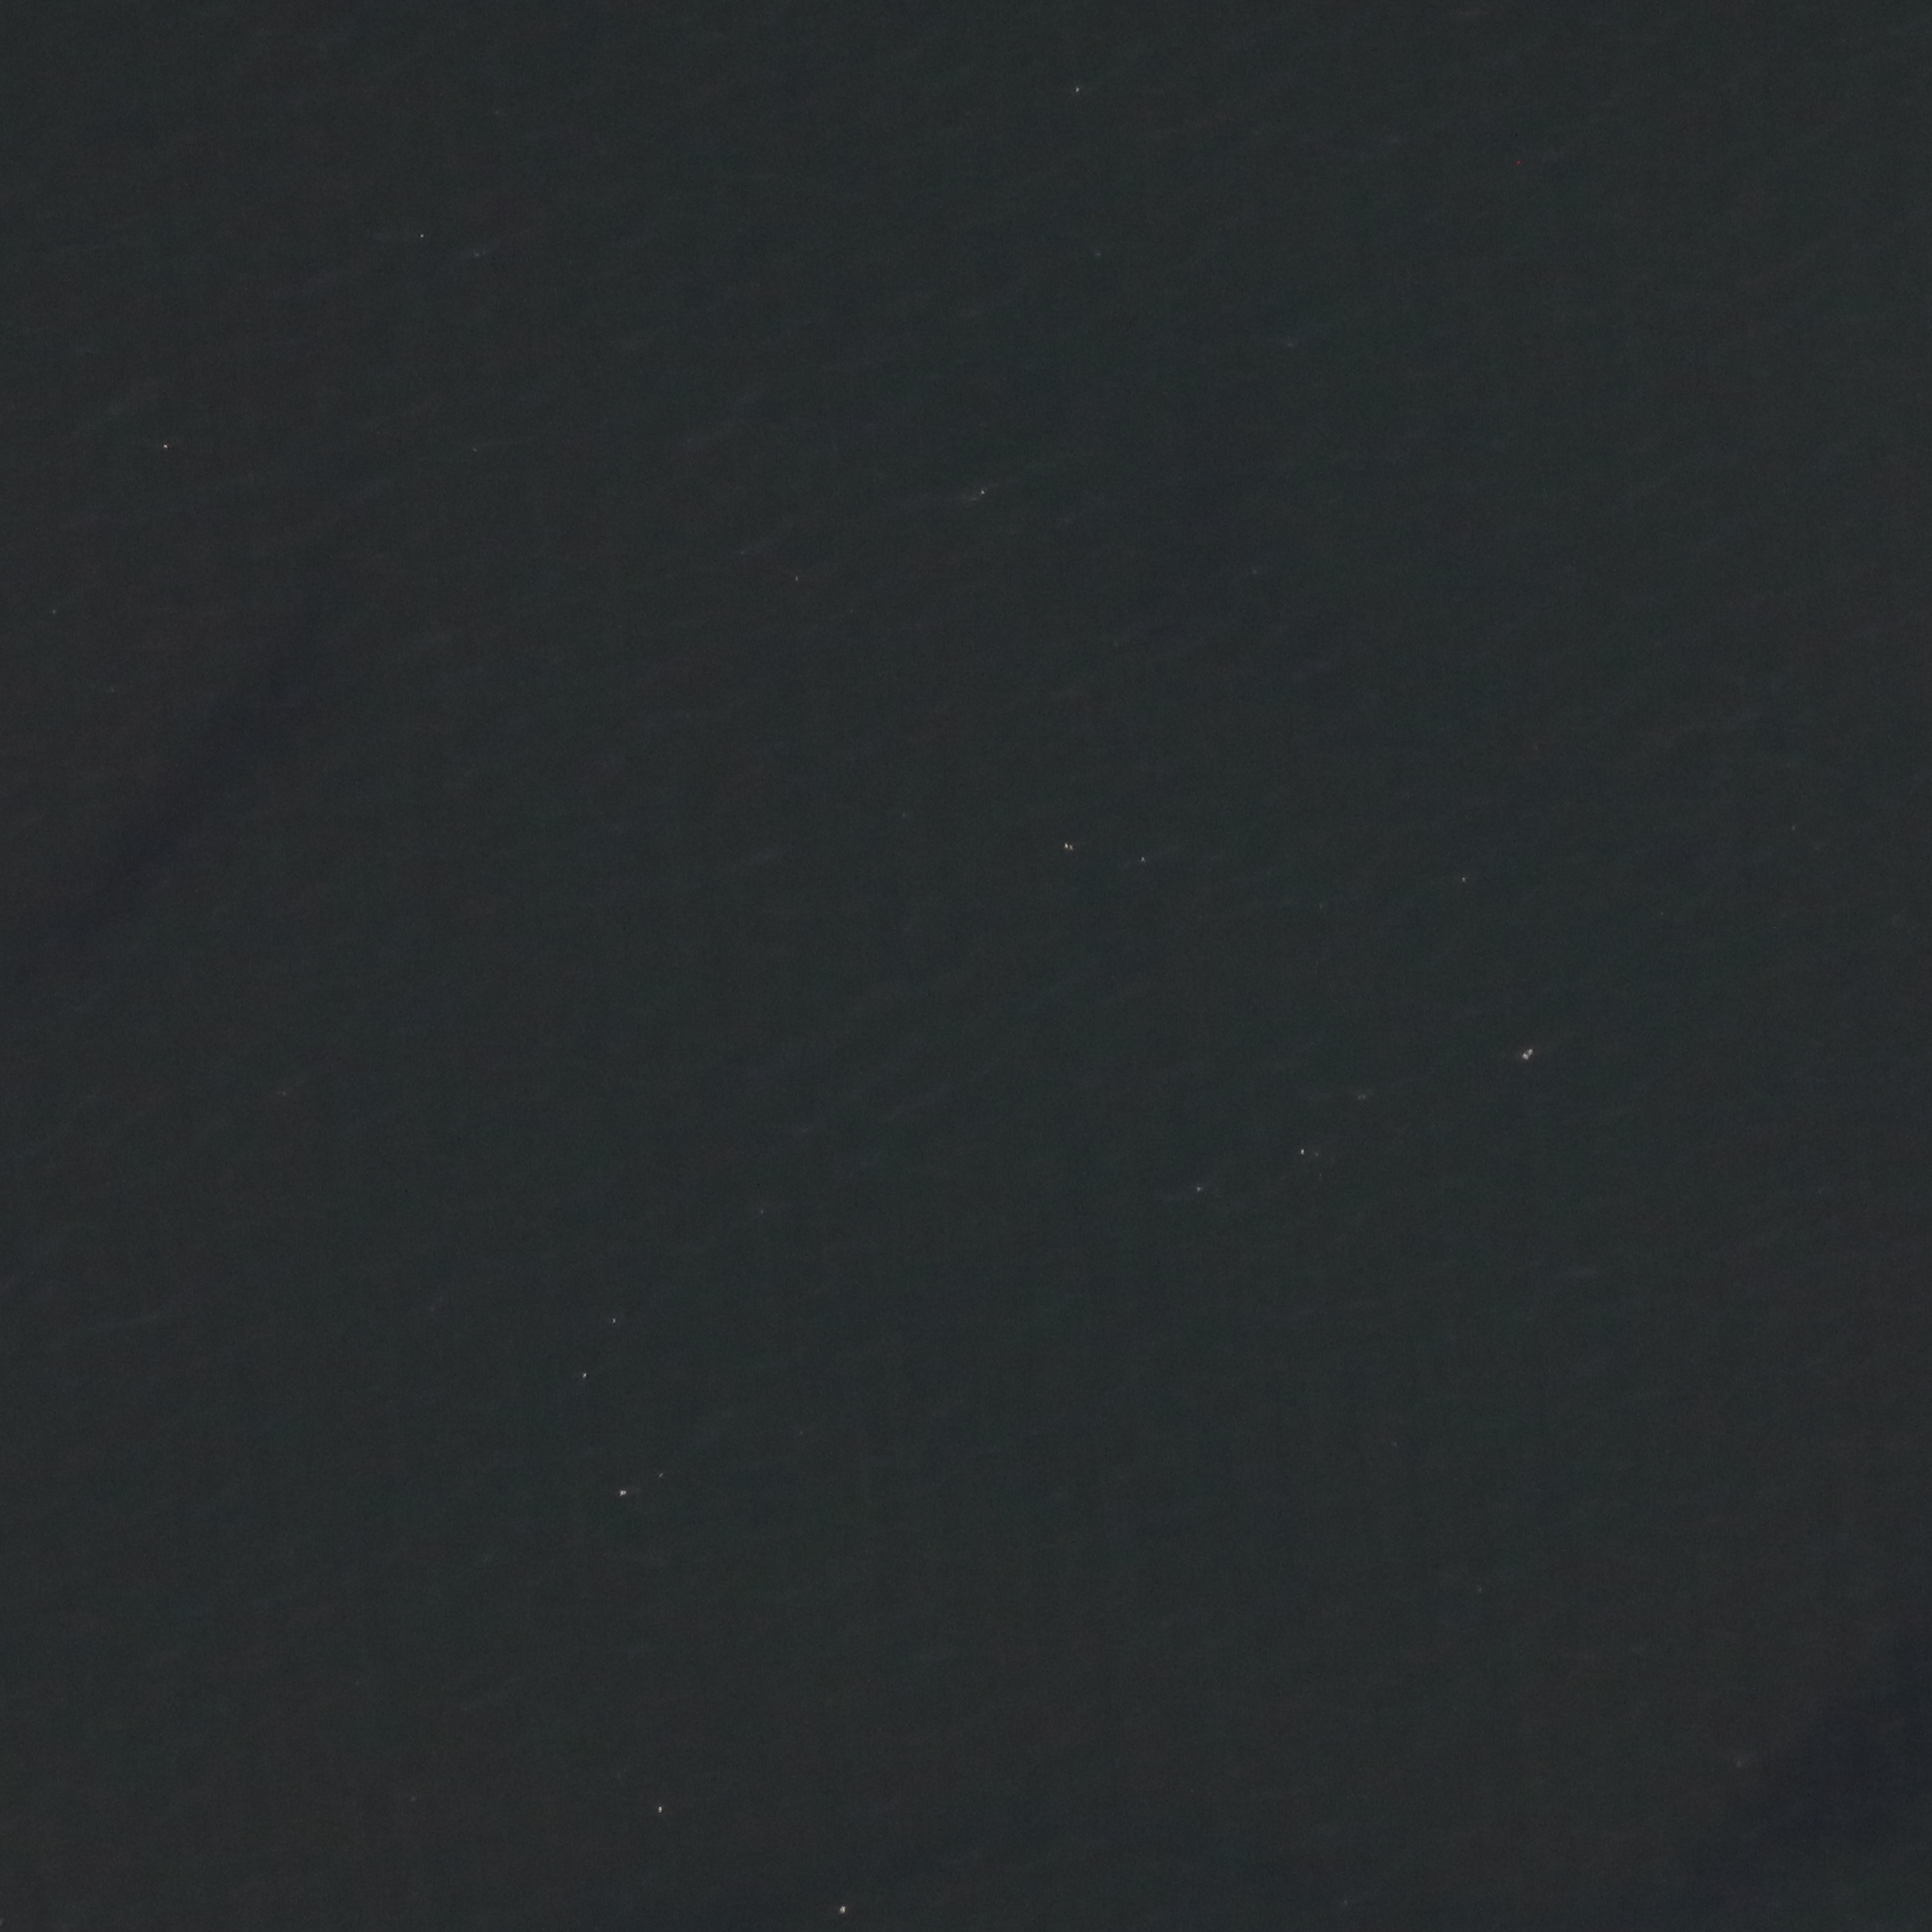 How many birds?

0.